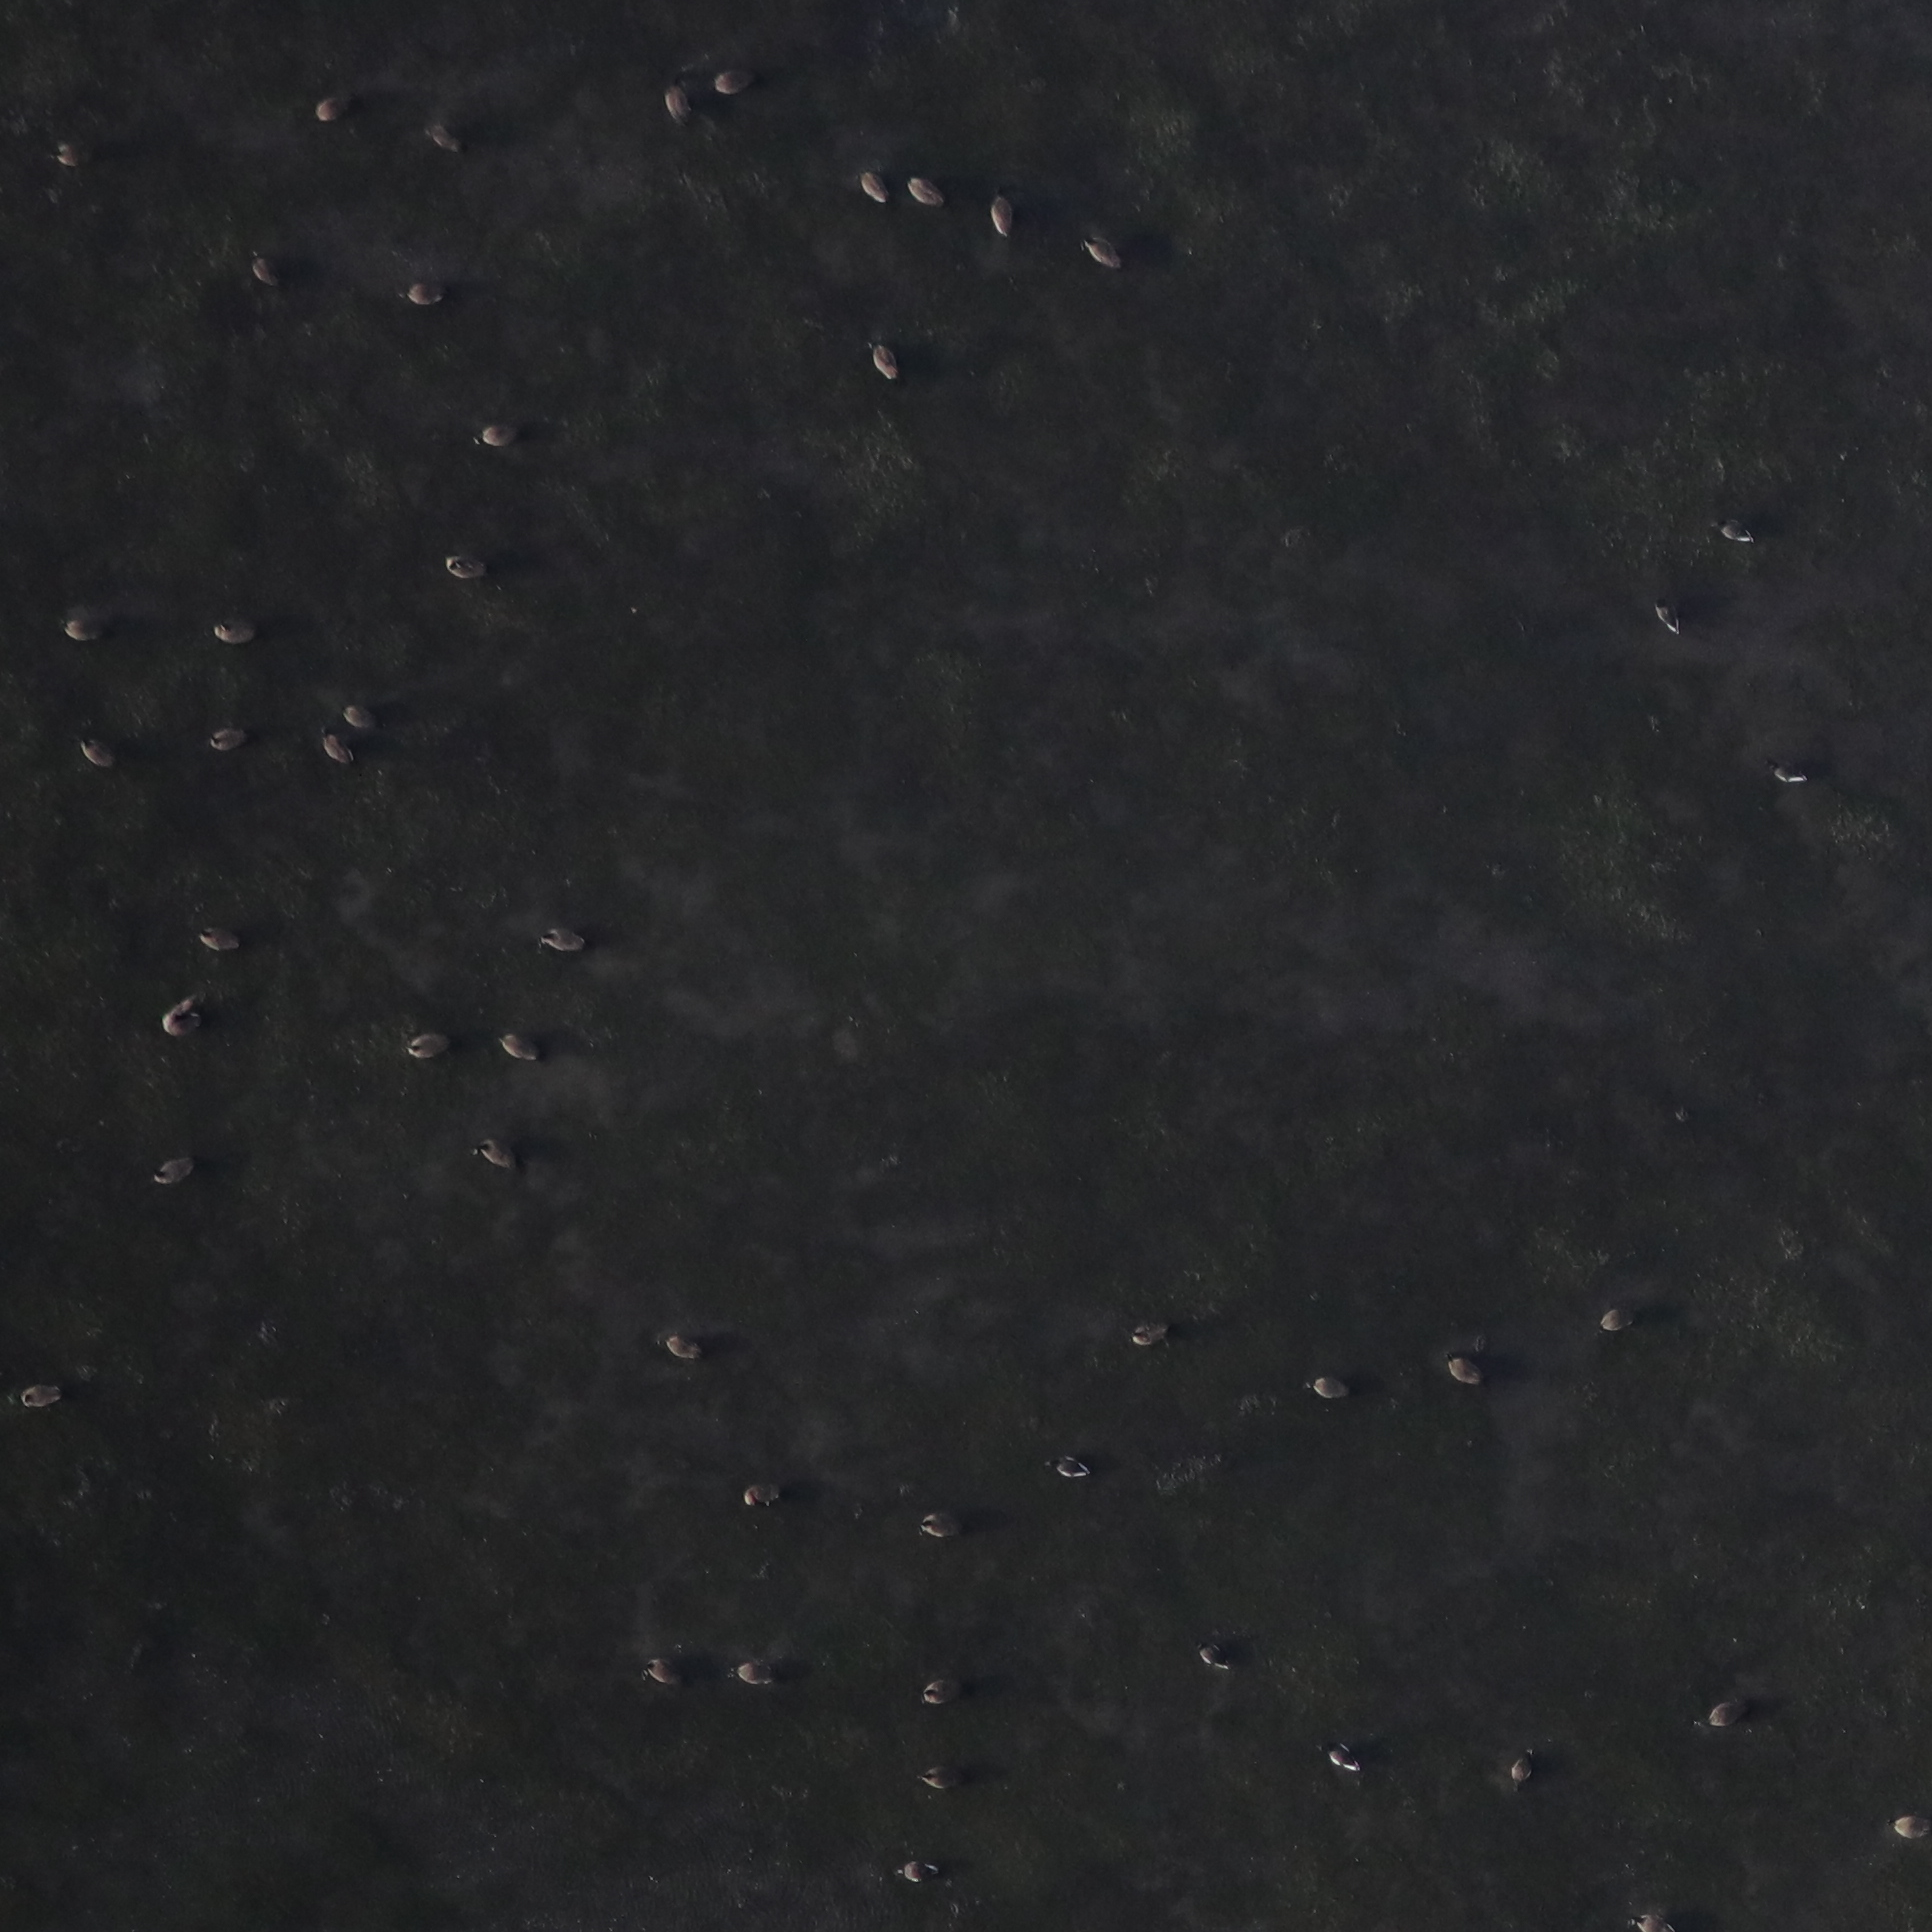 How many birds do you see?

50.